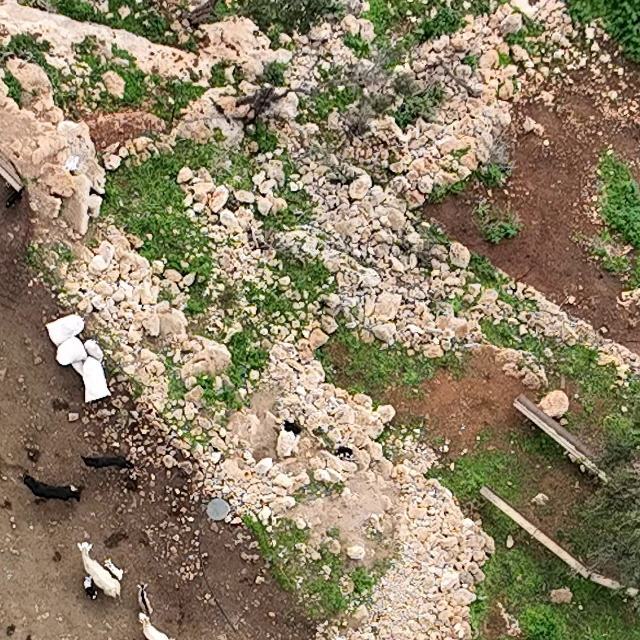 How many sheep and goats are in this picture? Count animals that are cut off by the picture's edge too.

5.